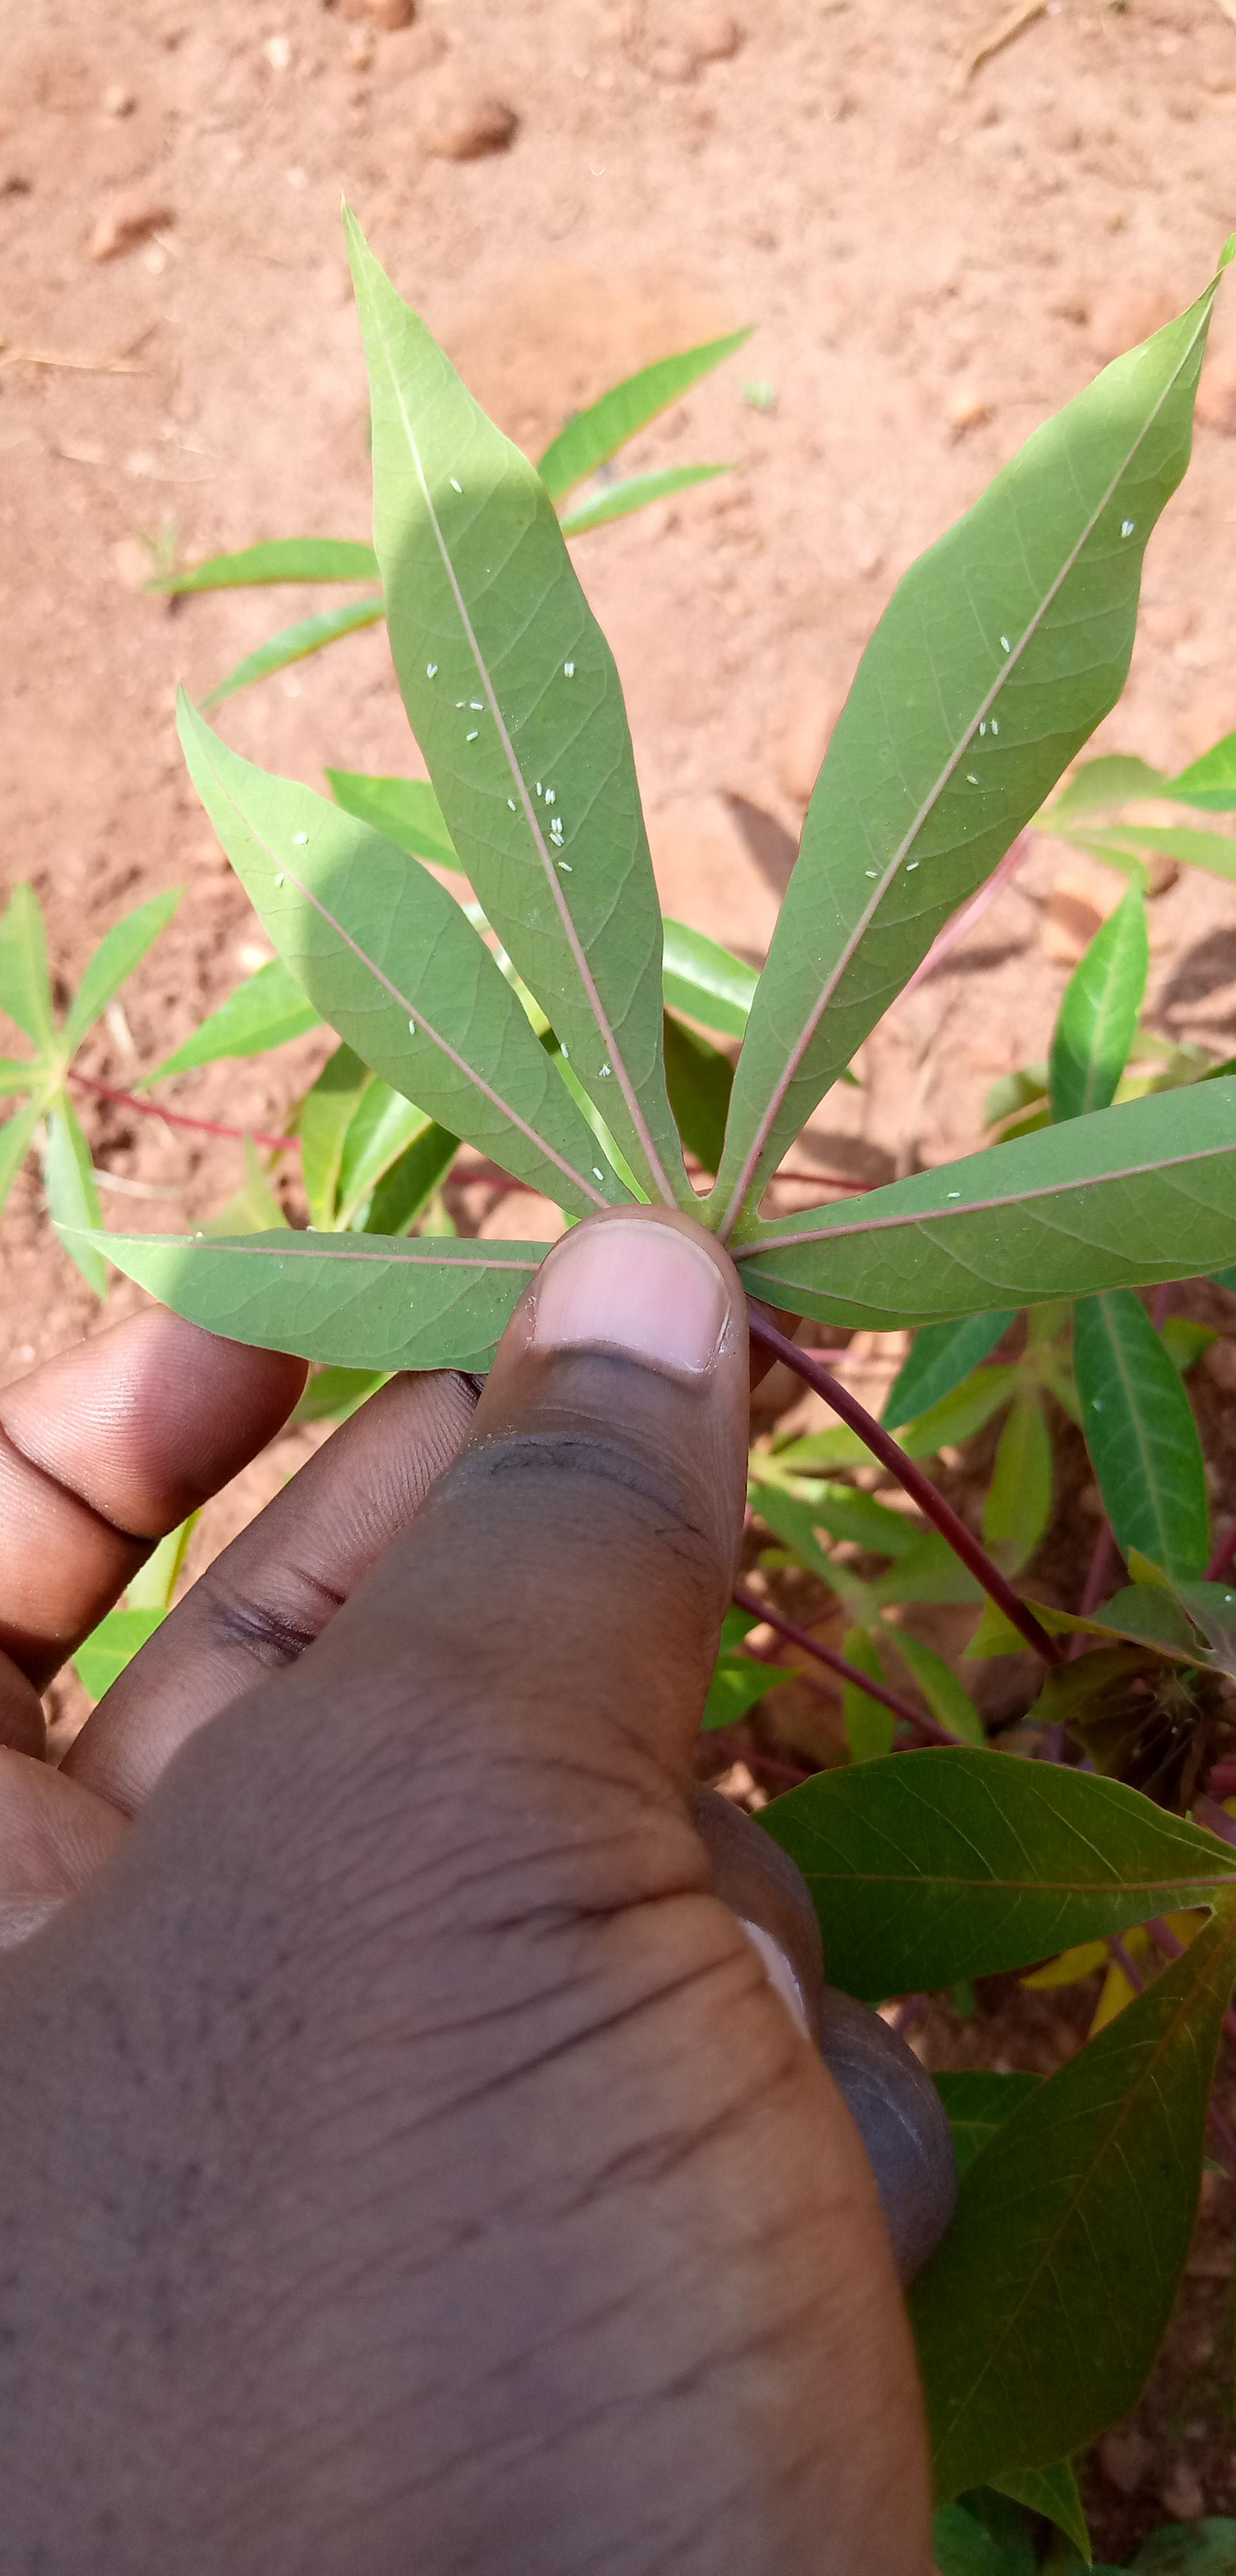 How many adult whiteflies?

30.